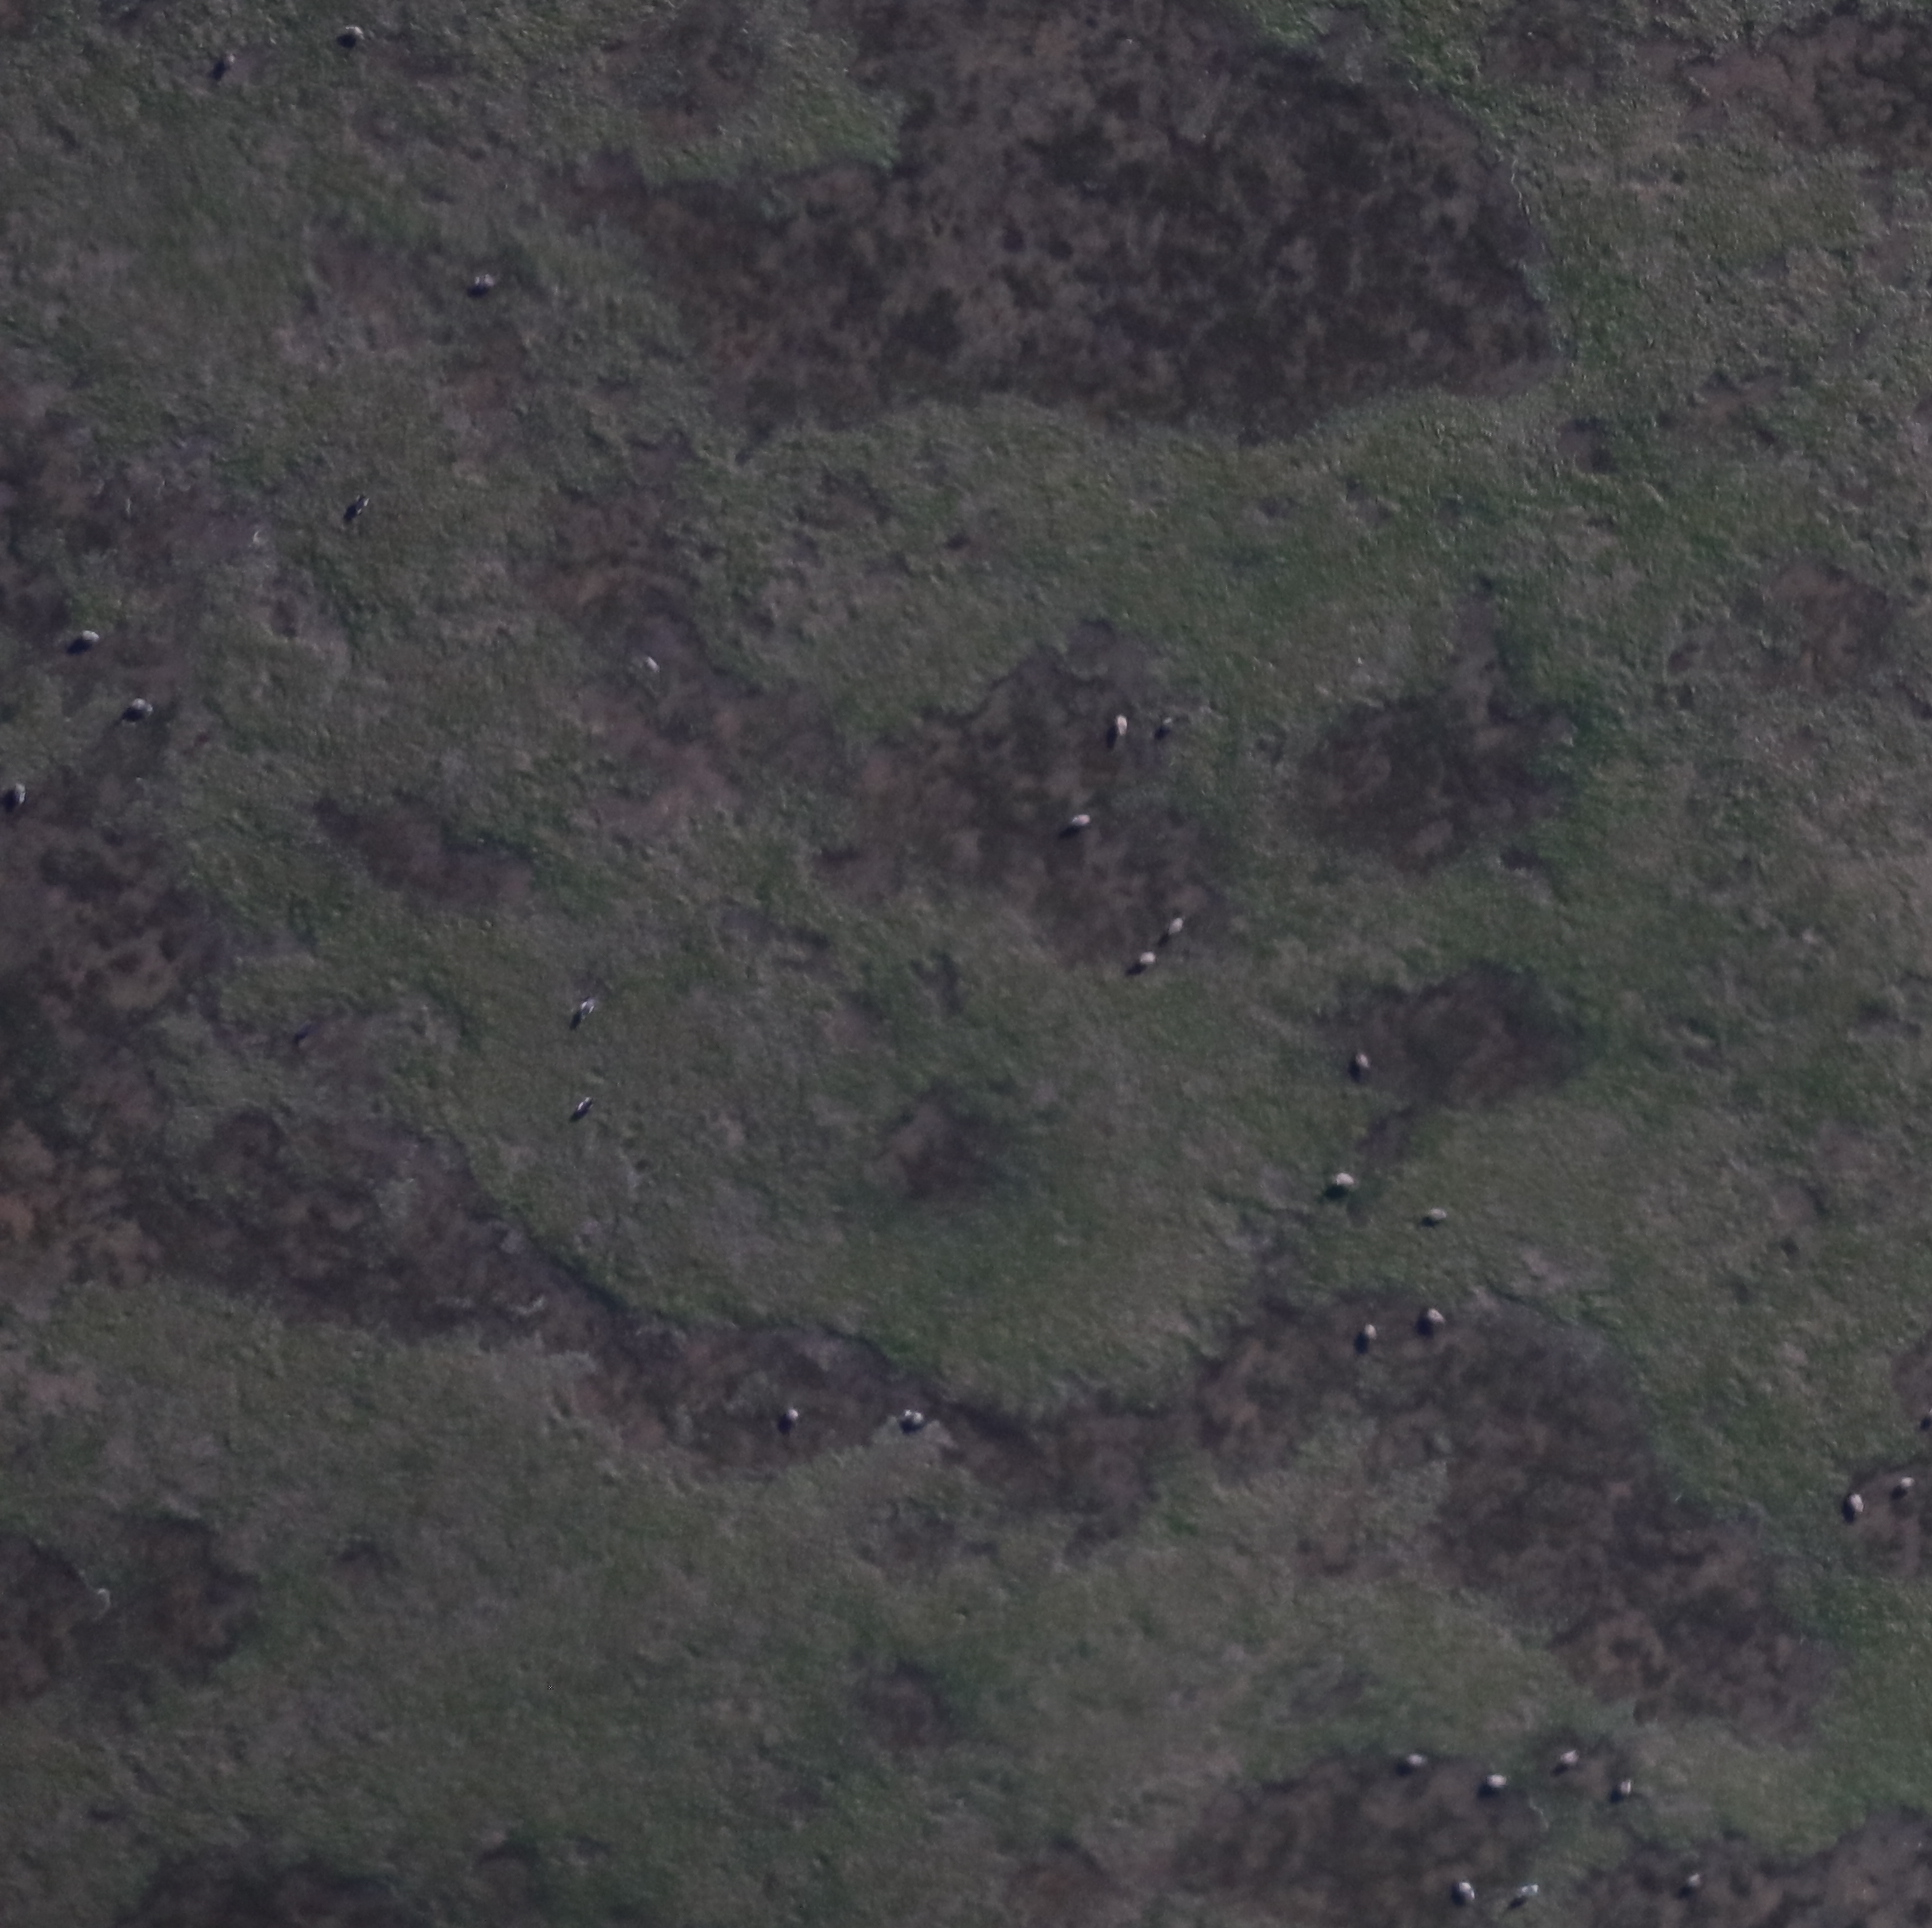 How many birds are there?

31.